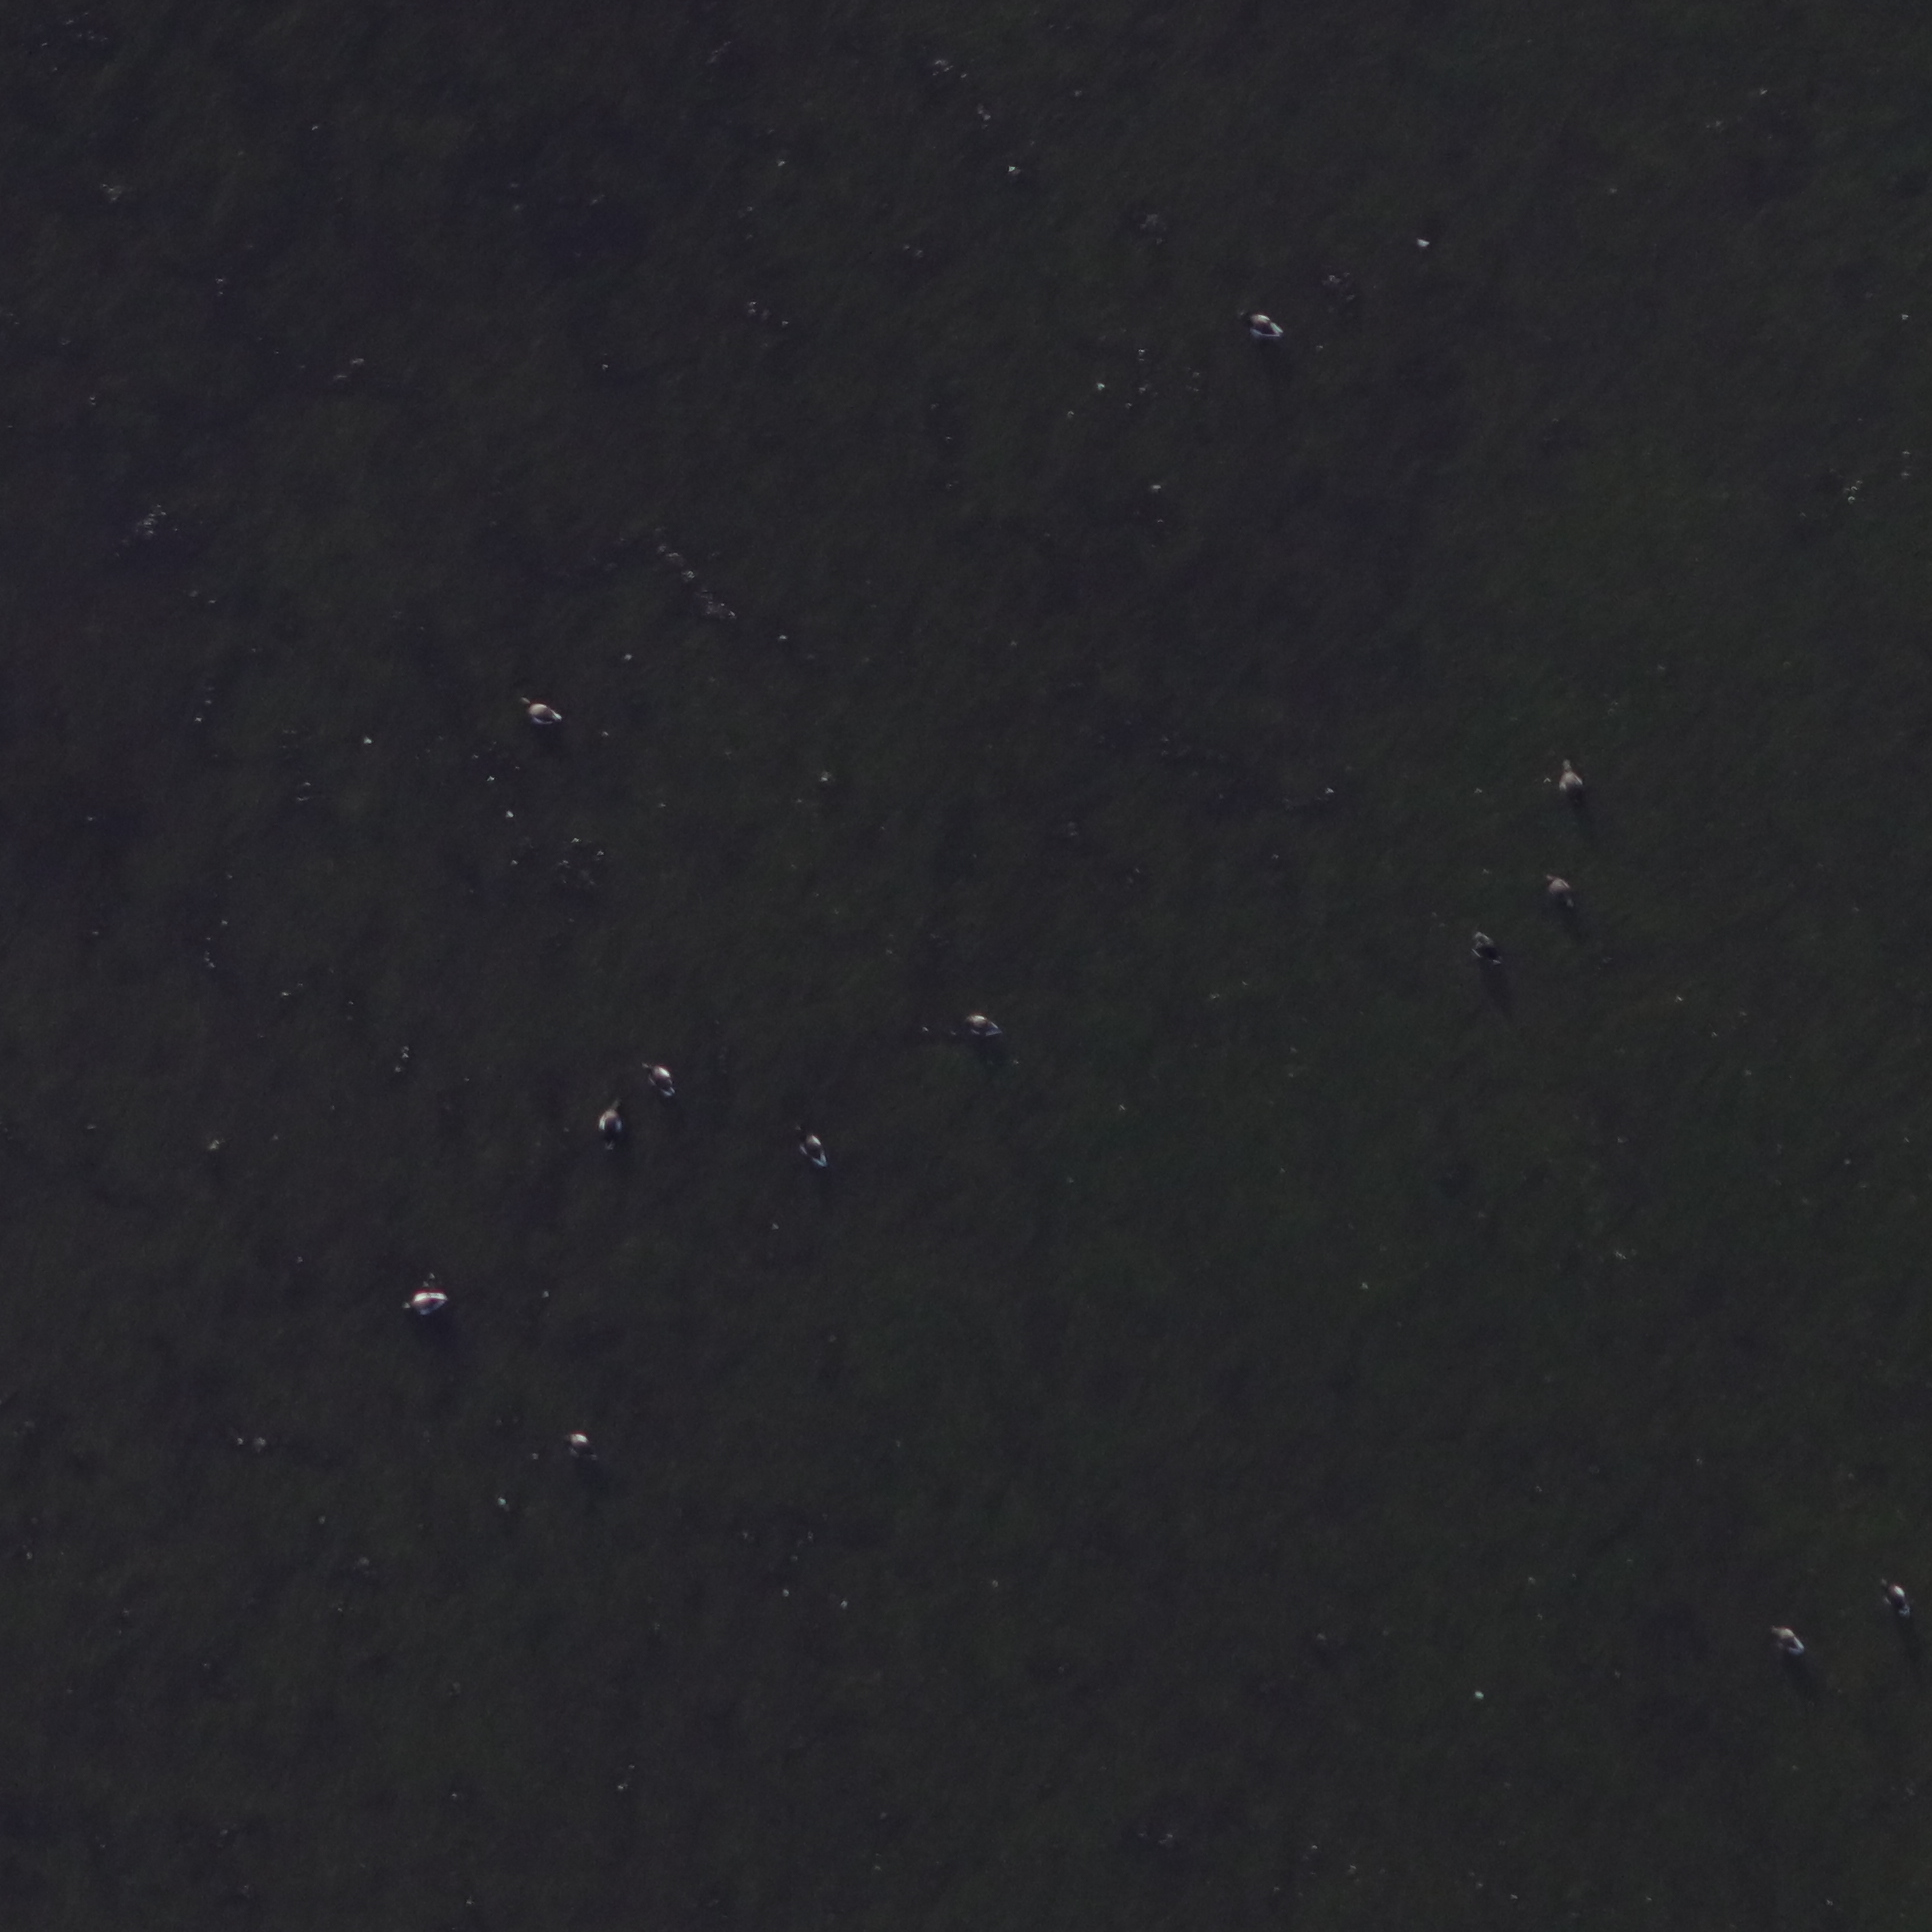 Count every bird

13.